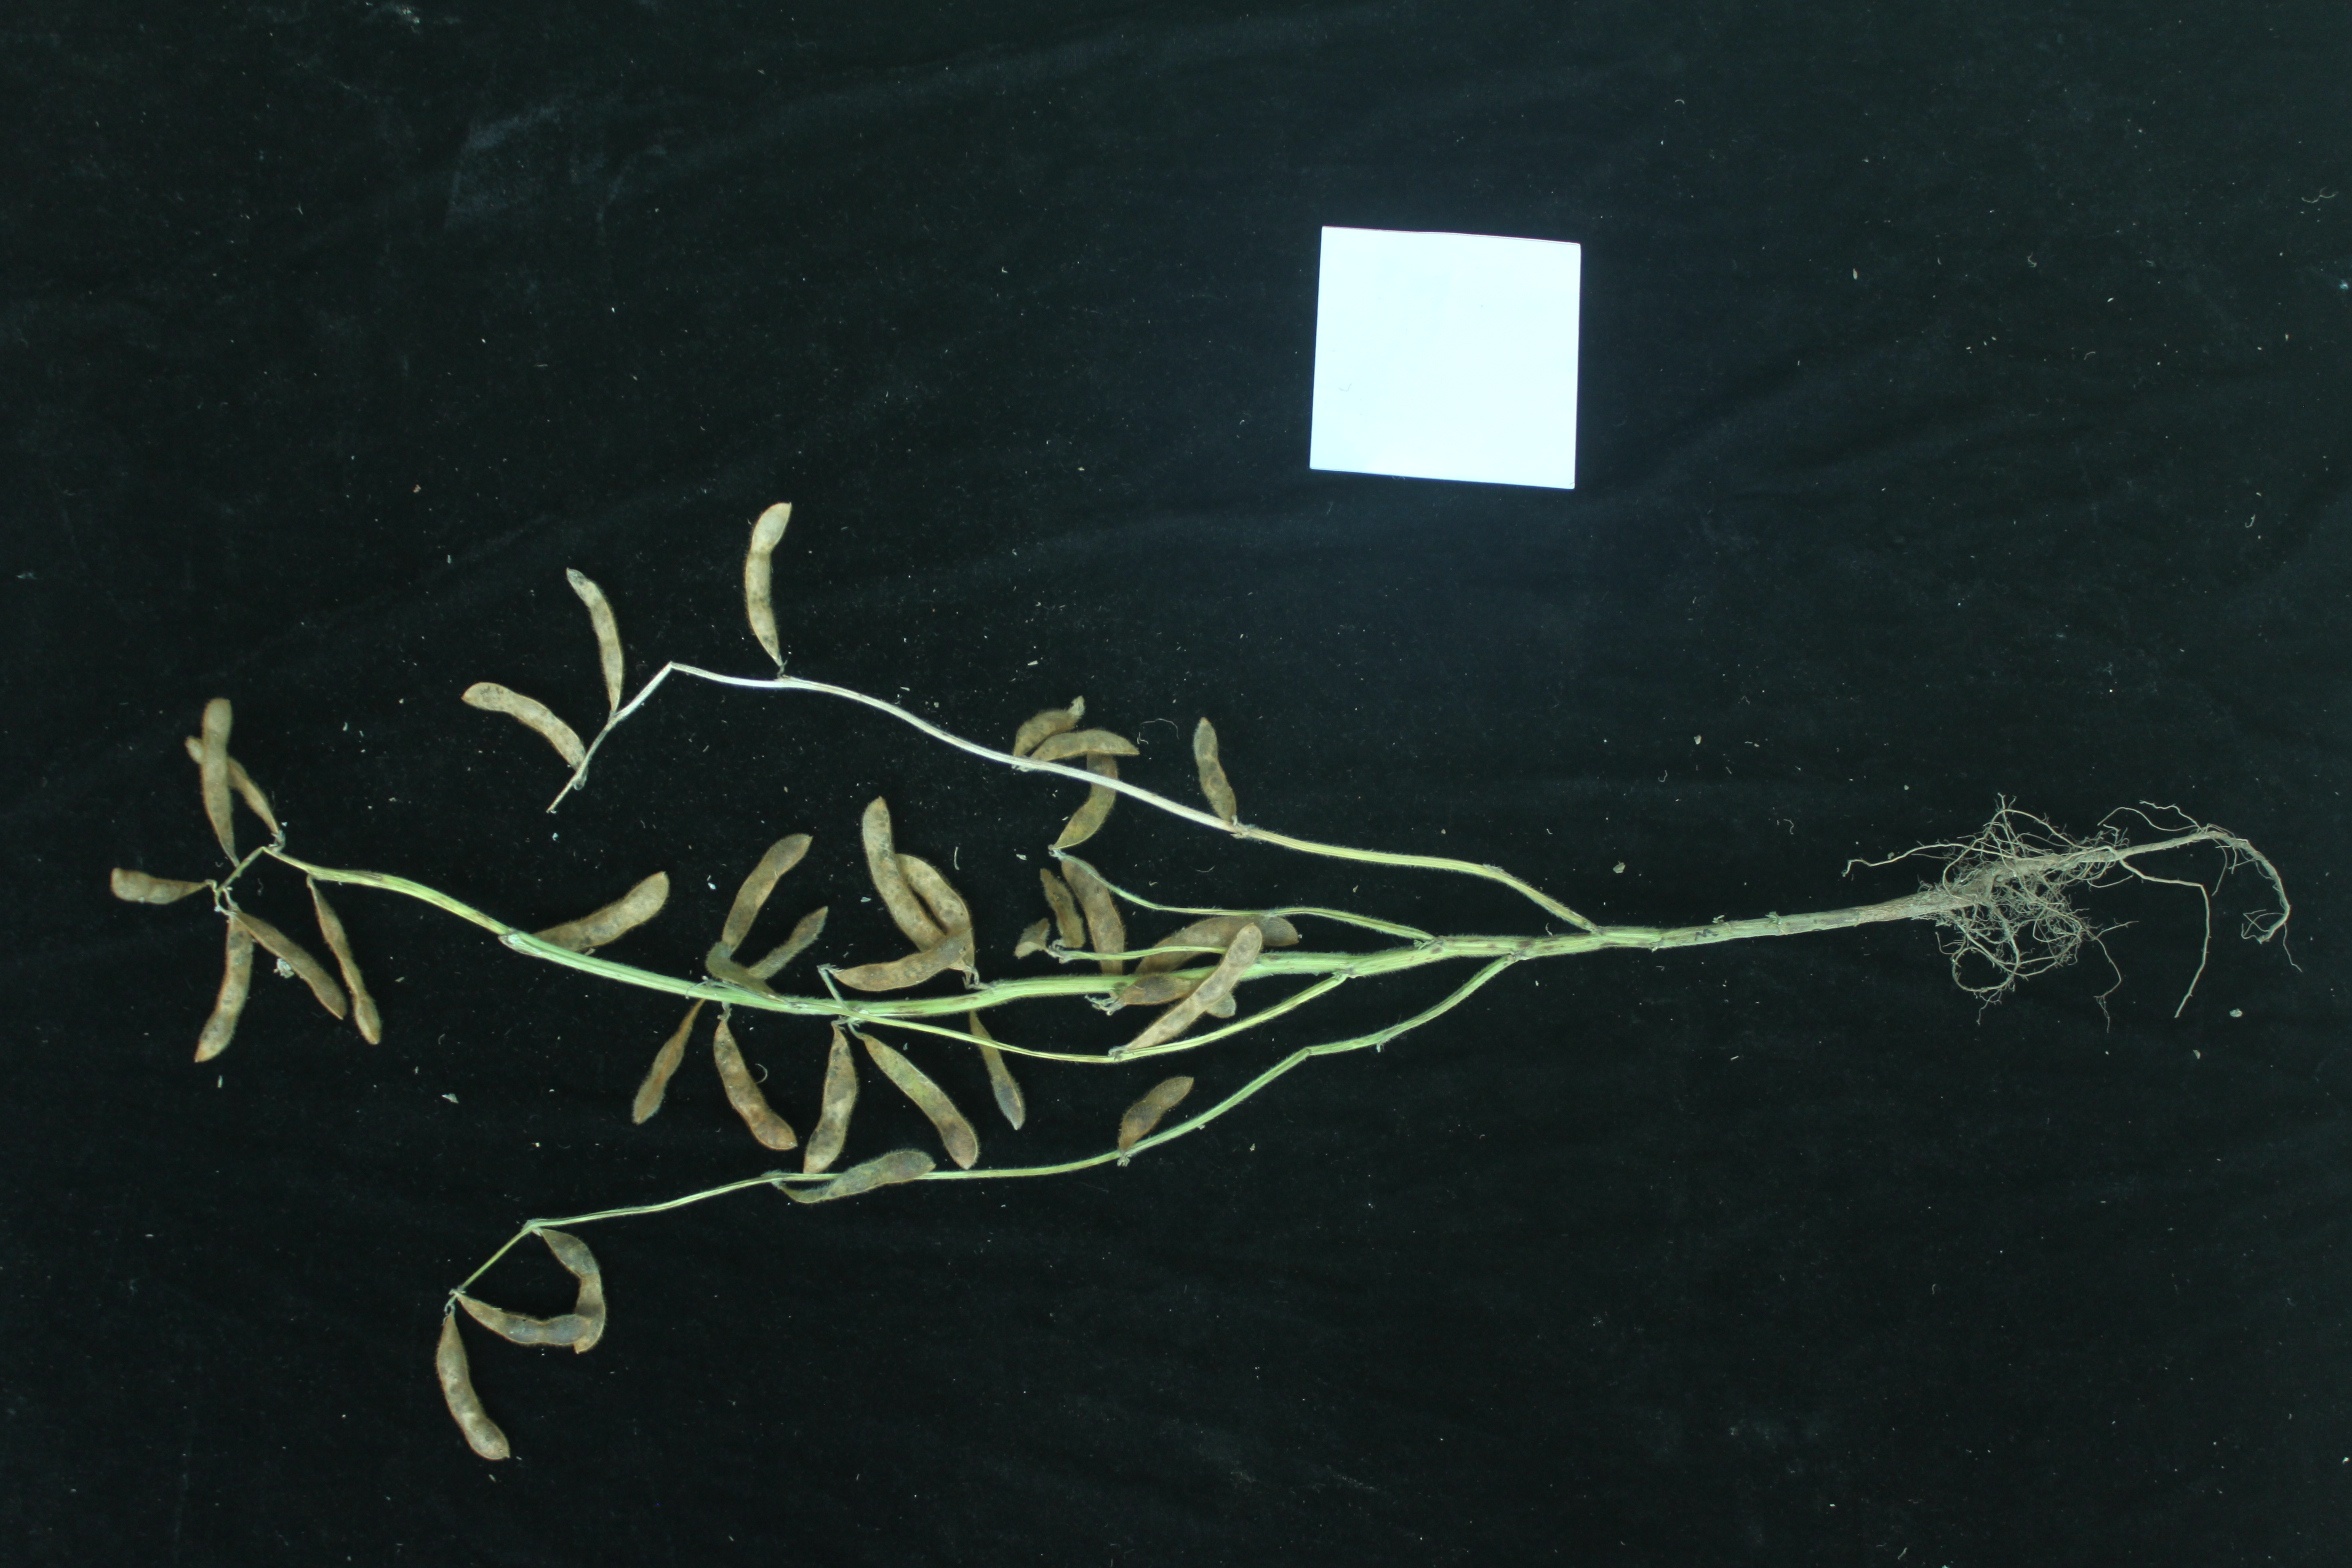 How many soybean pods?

34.